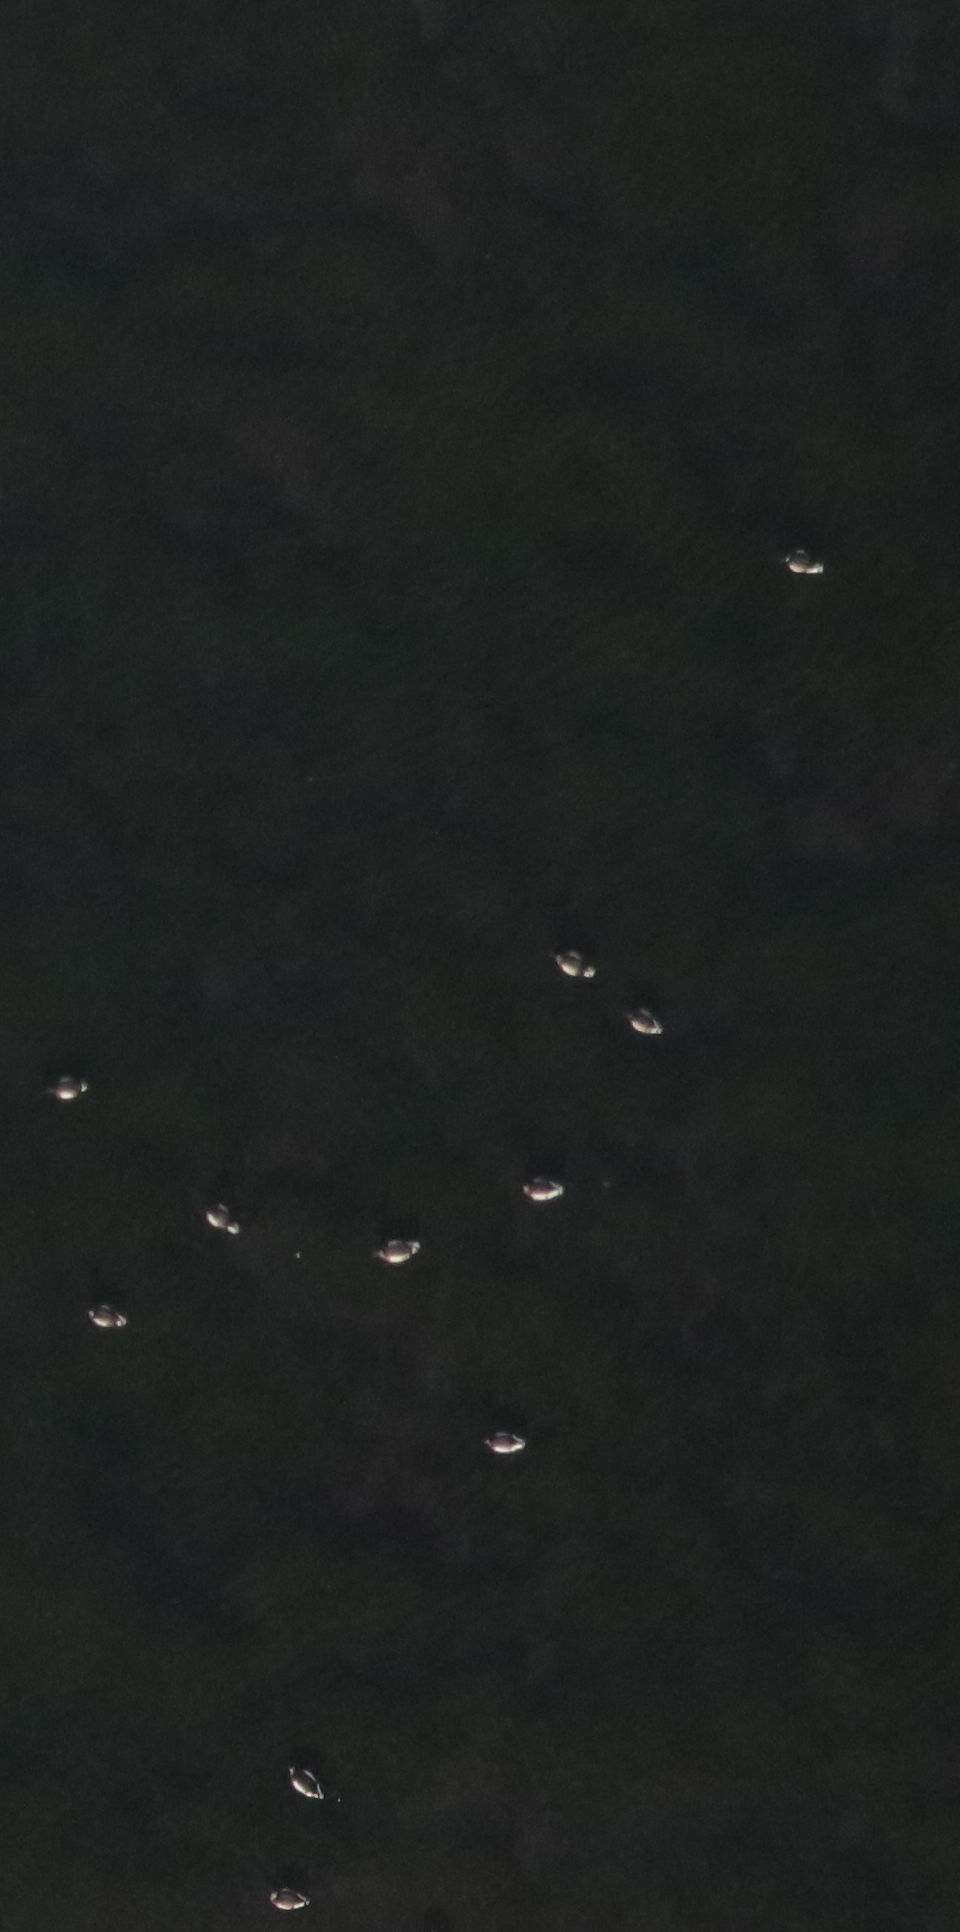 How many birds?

11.